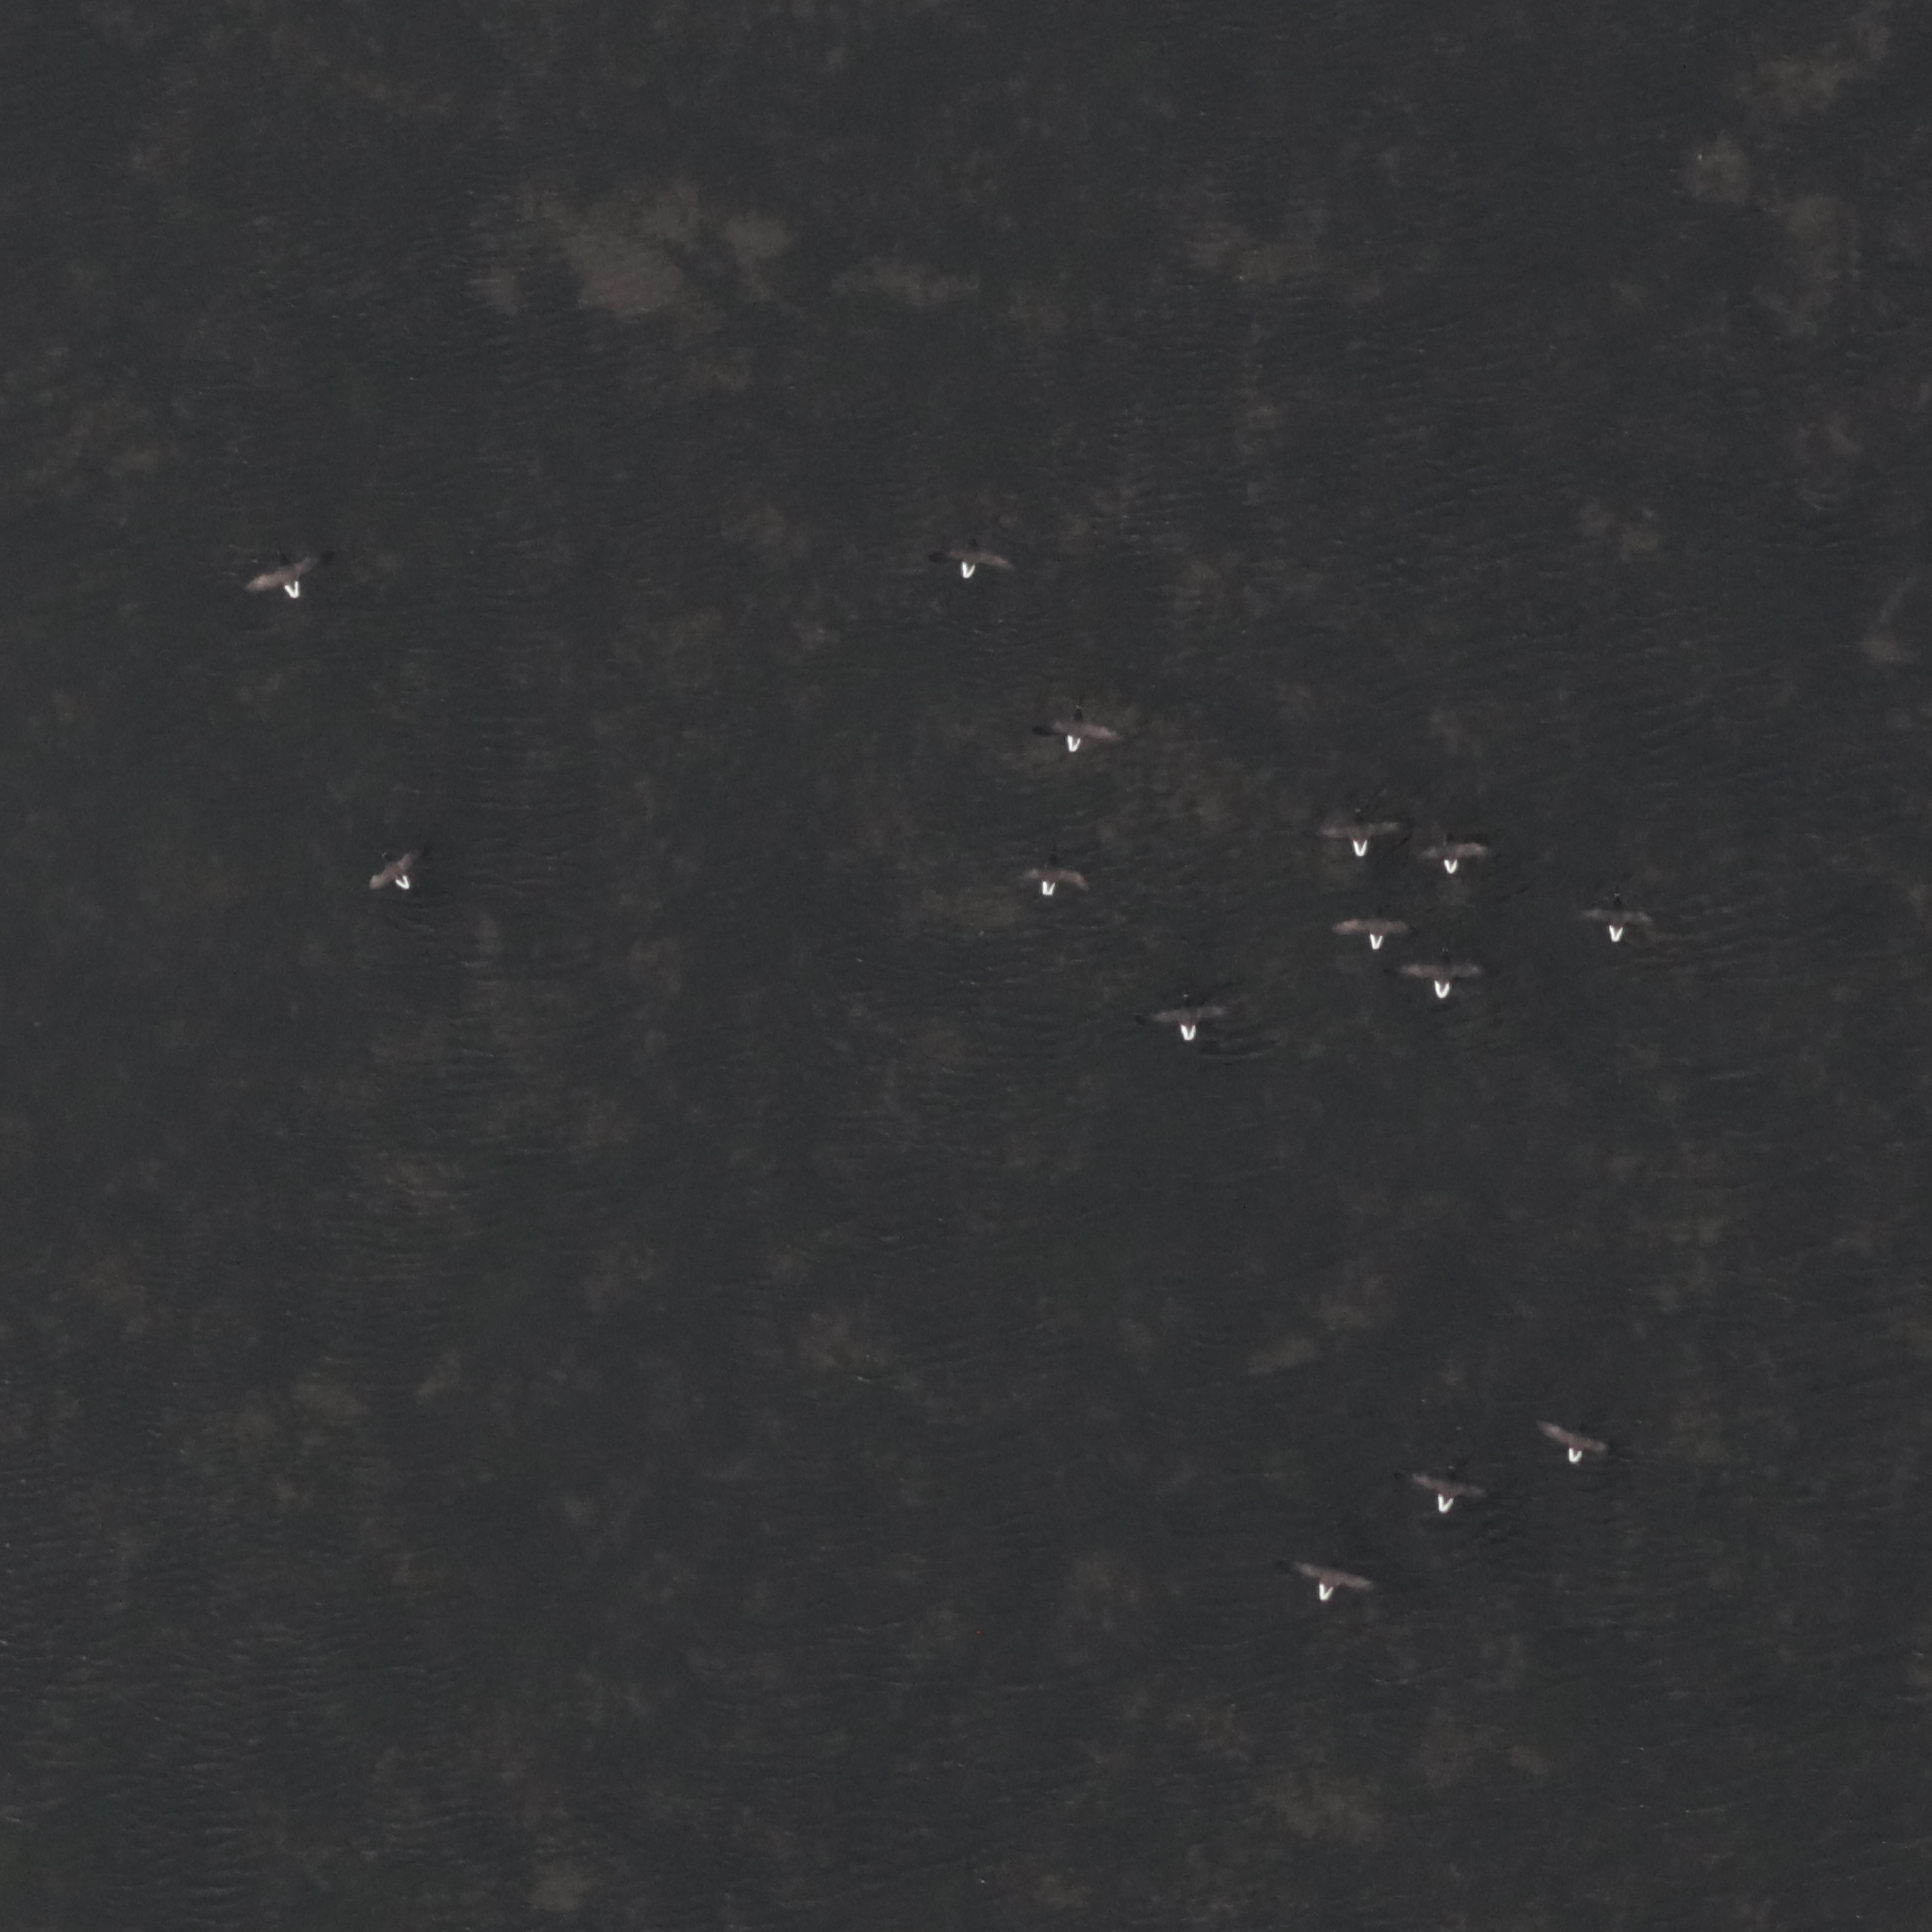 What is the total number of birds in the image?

14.